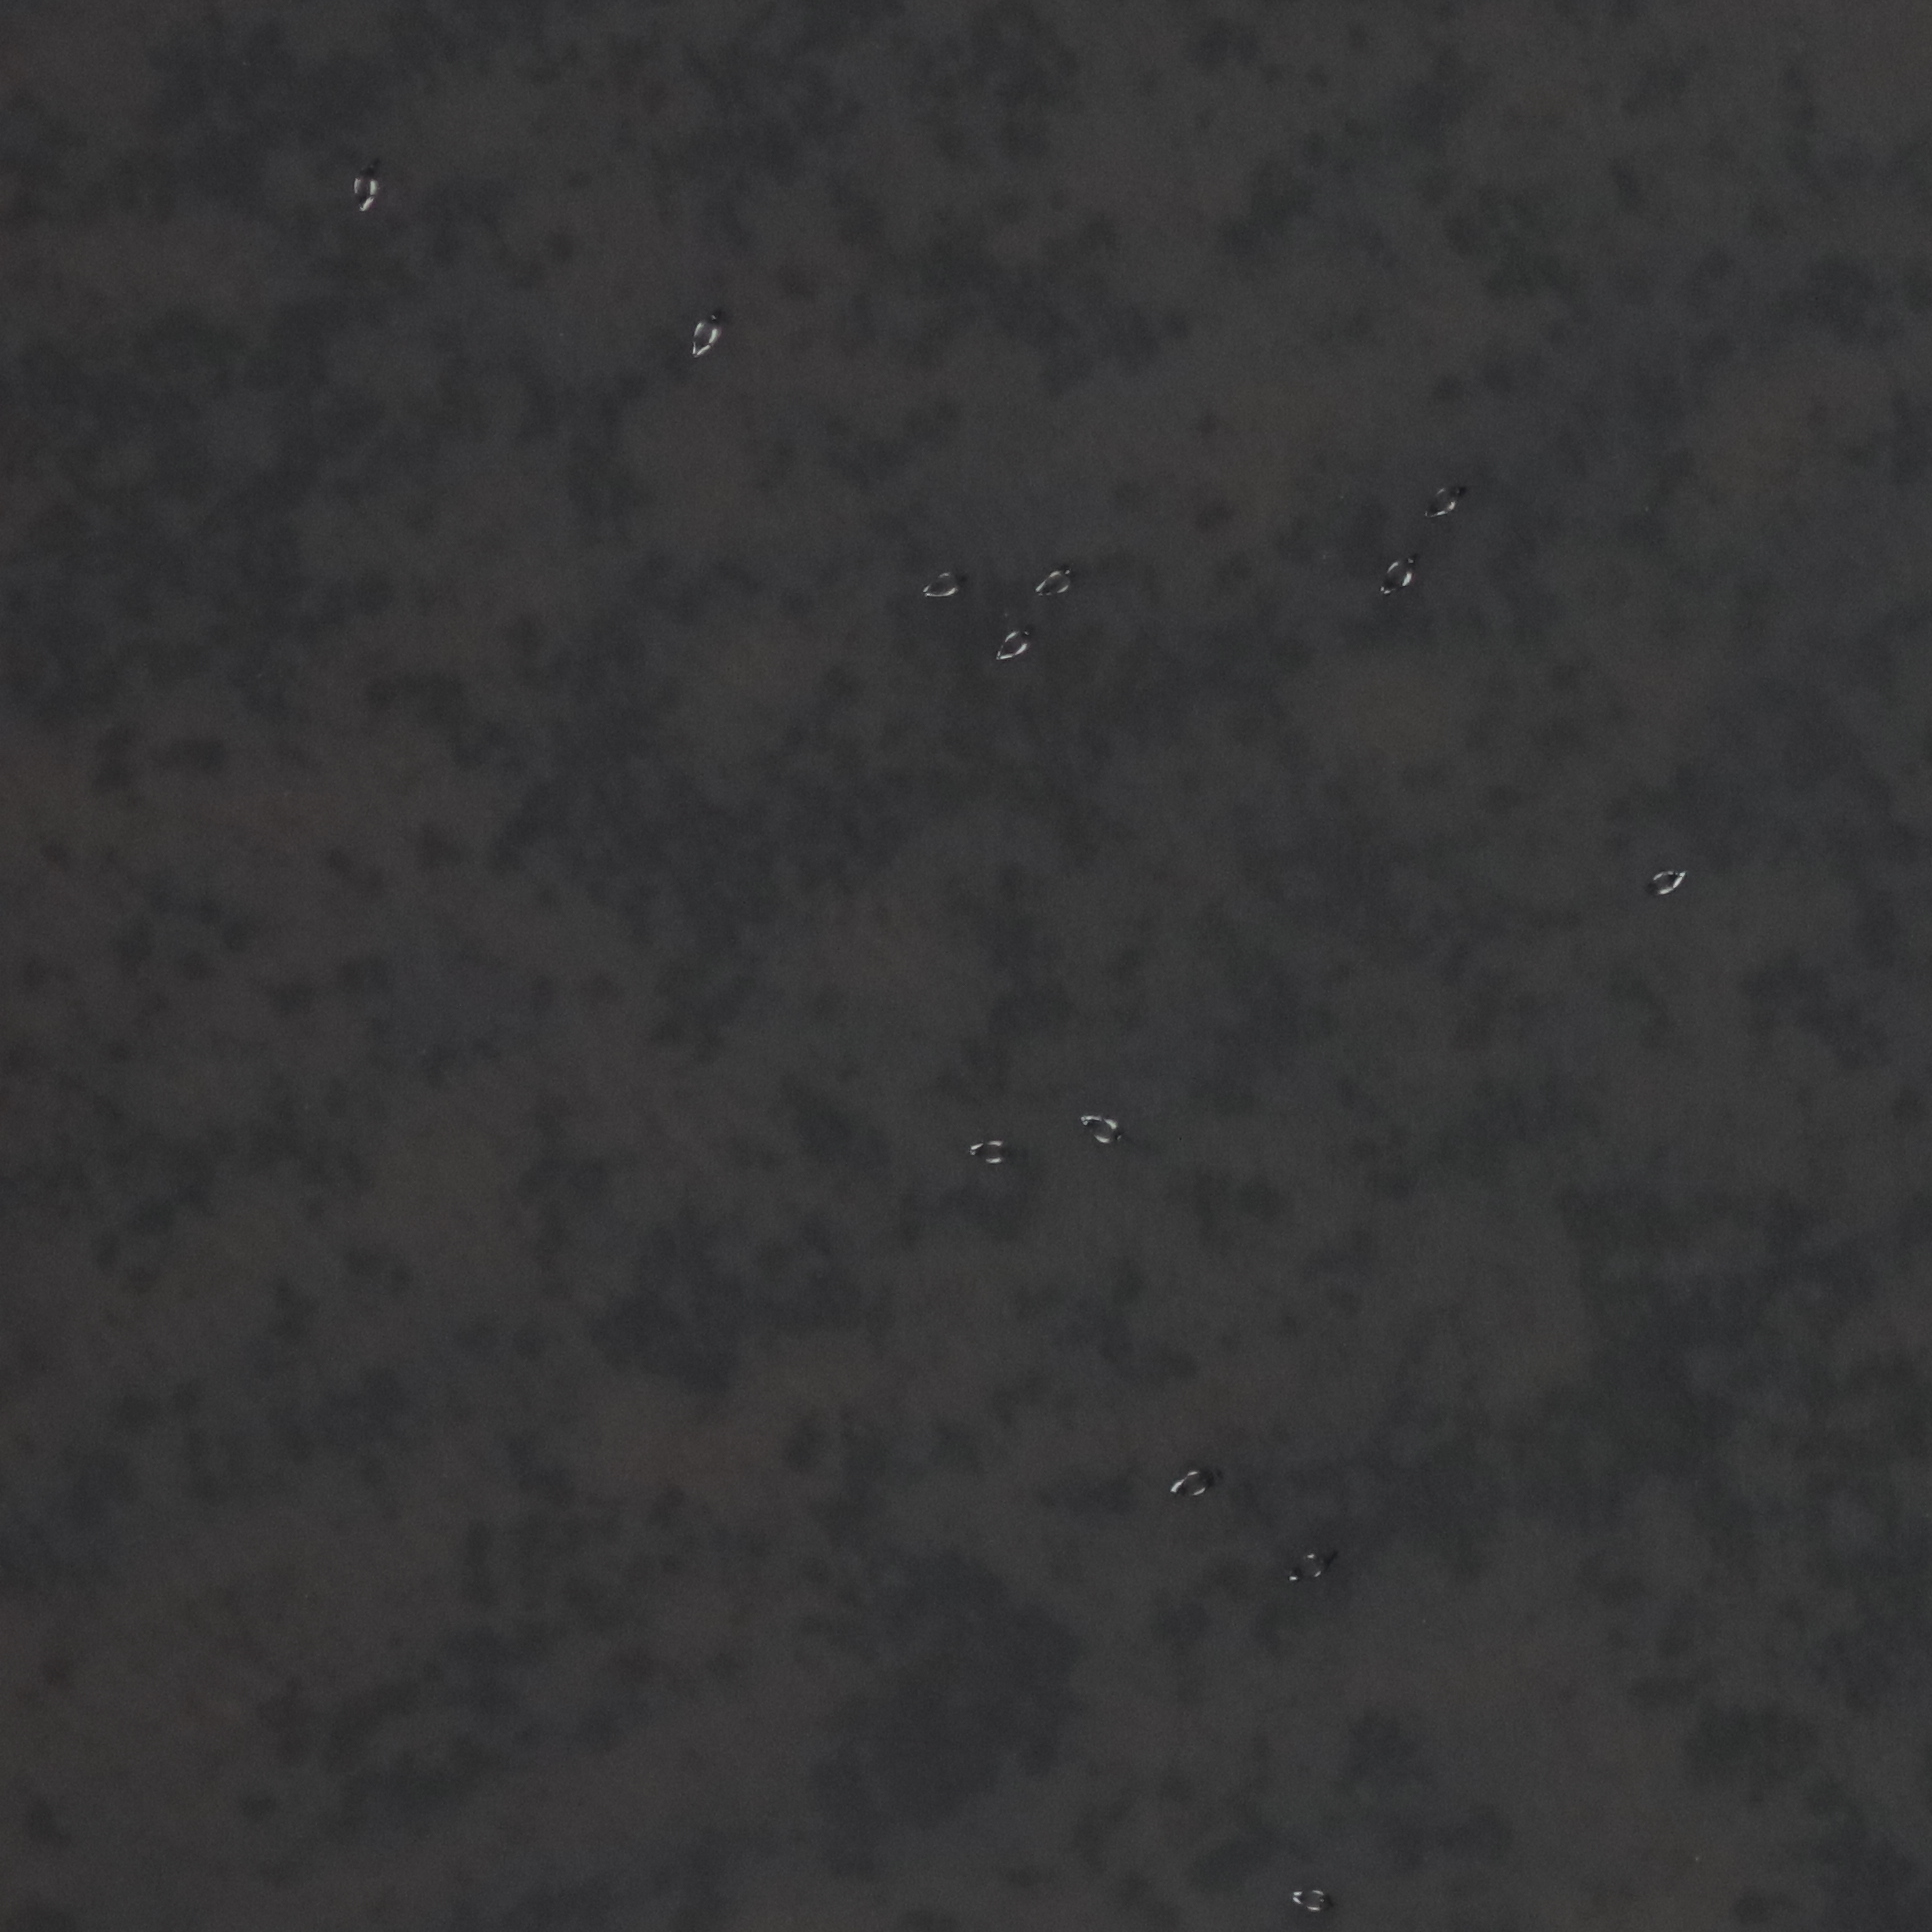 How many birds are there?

13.